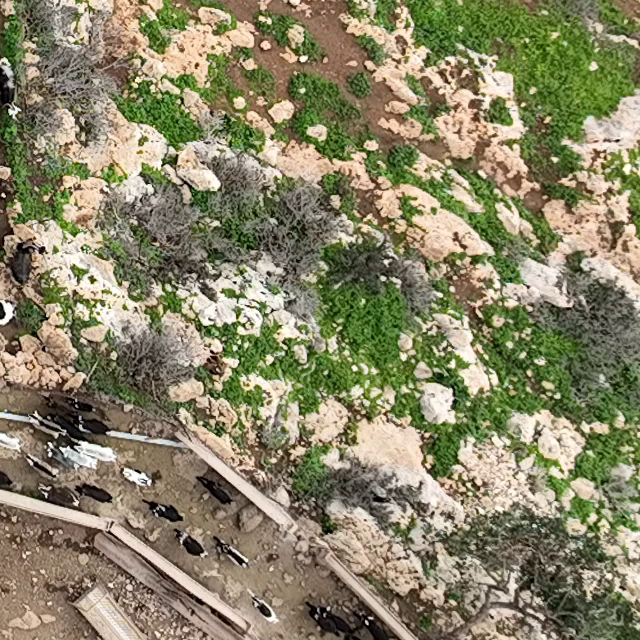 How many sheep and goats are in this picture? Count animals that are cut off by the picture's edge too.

23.